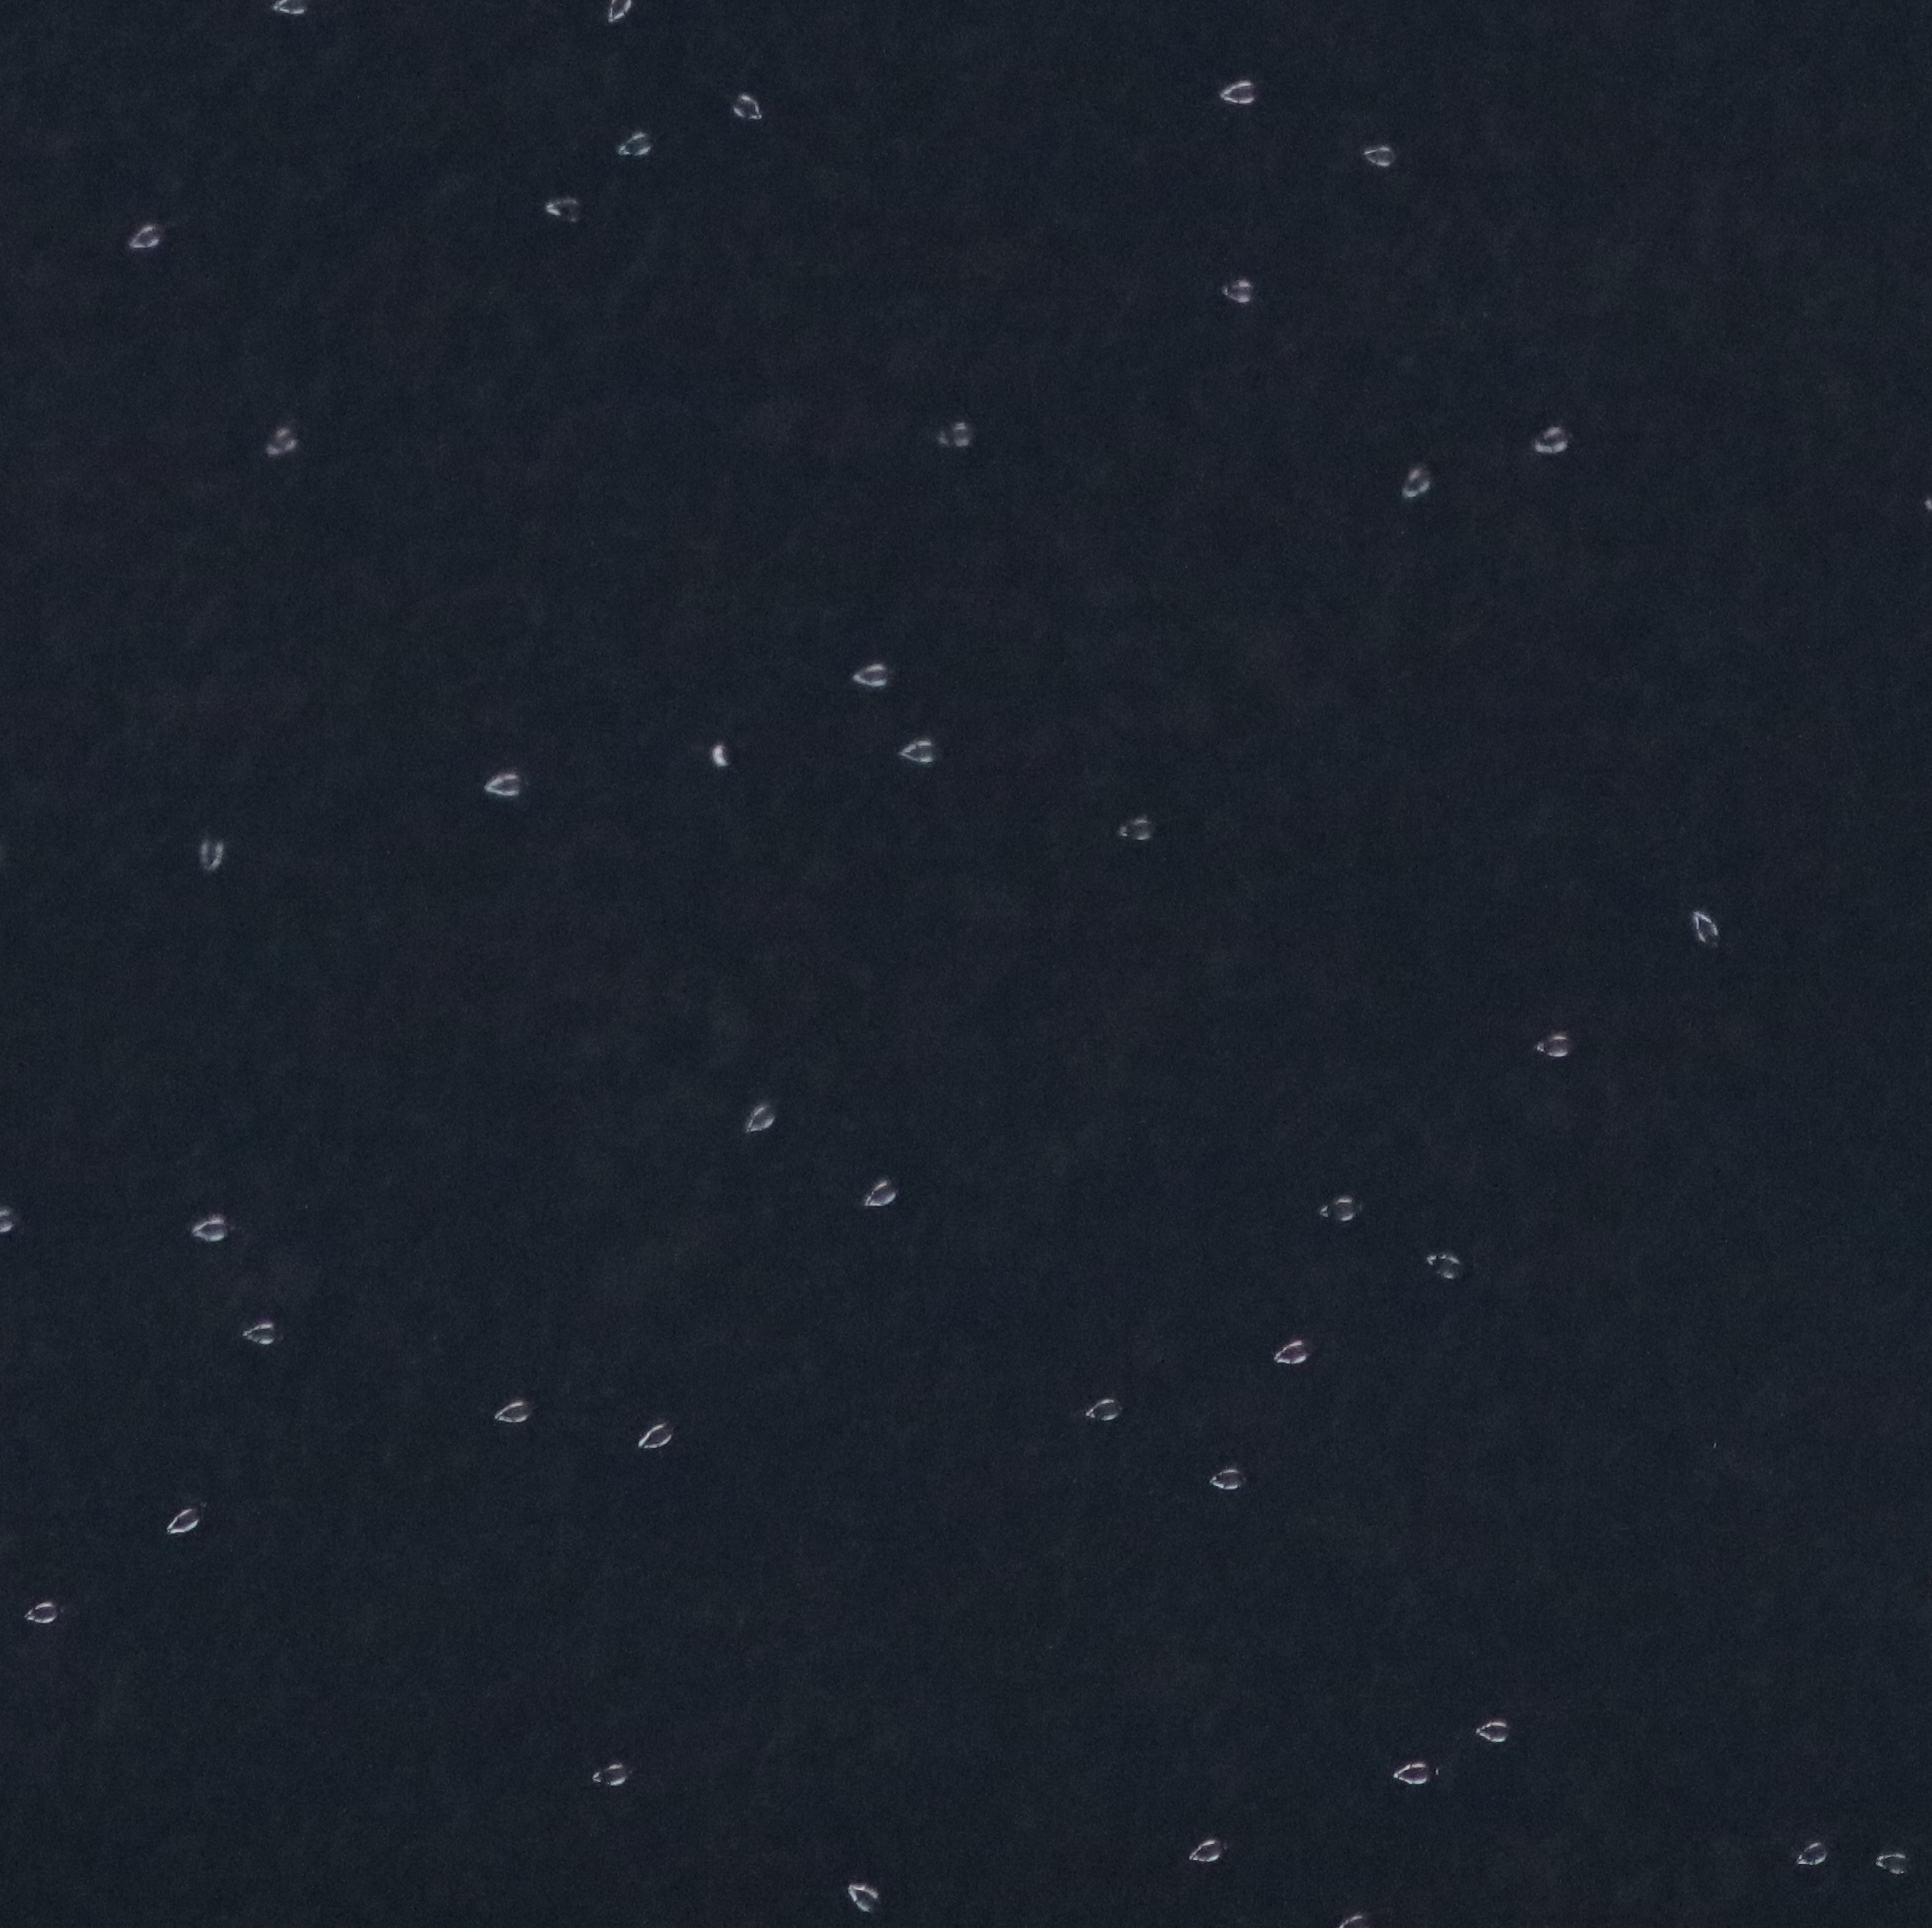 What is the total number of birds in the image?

43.